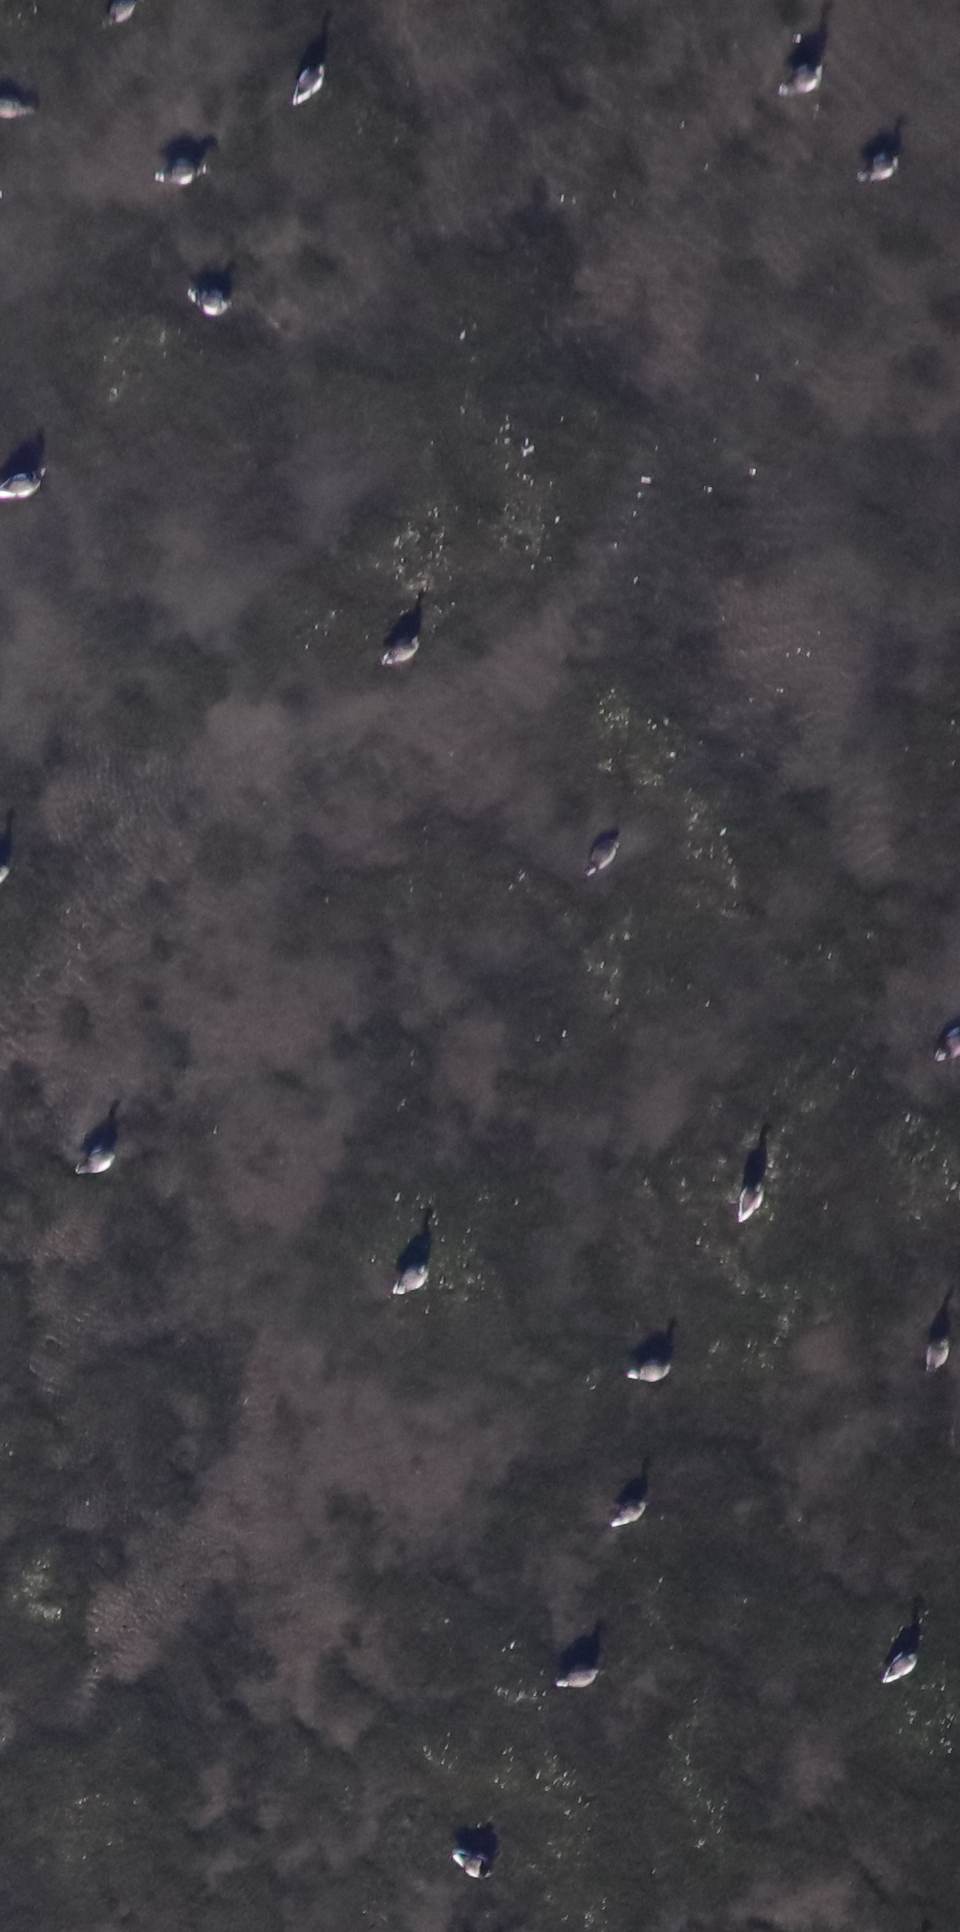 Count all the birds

20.